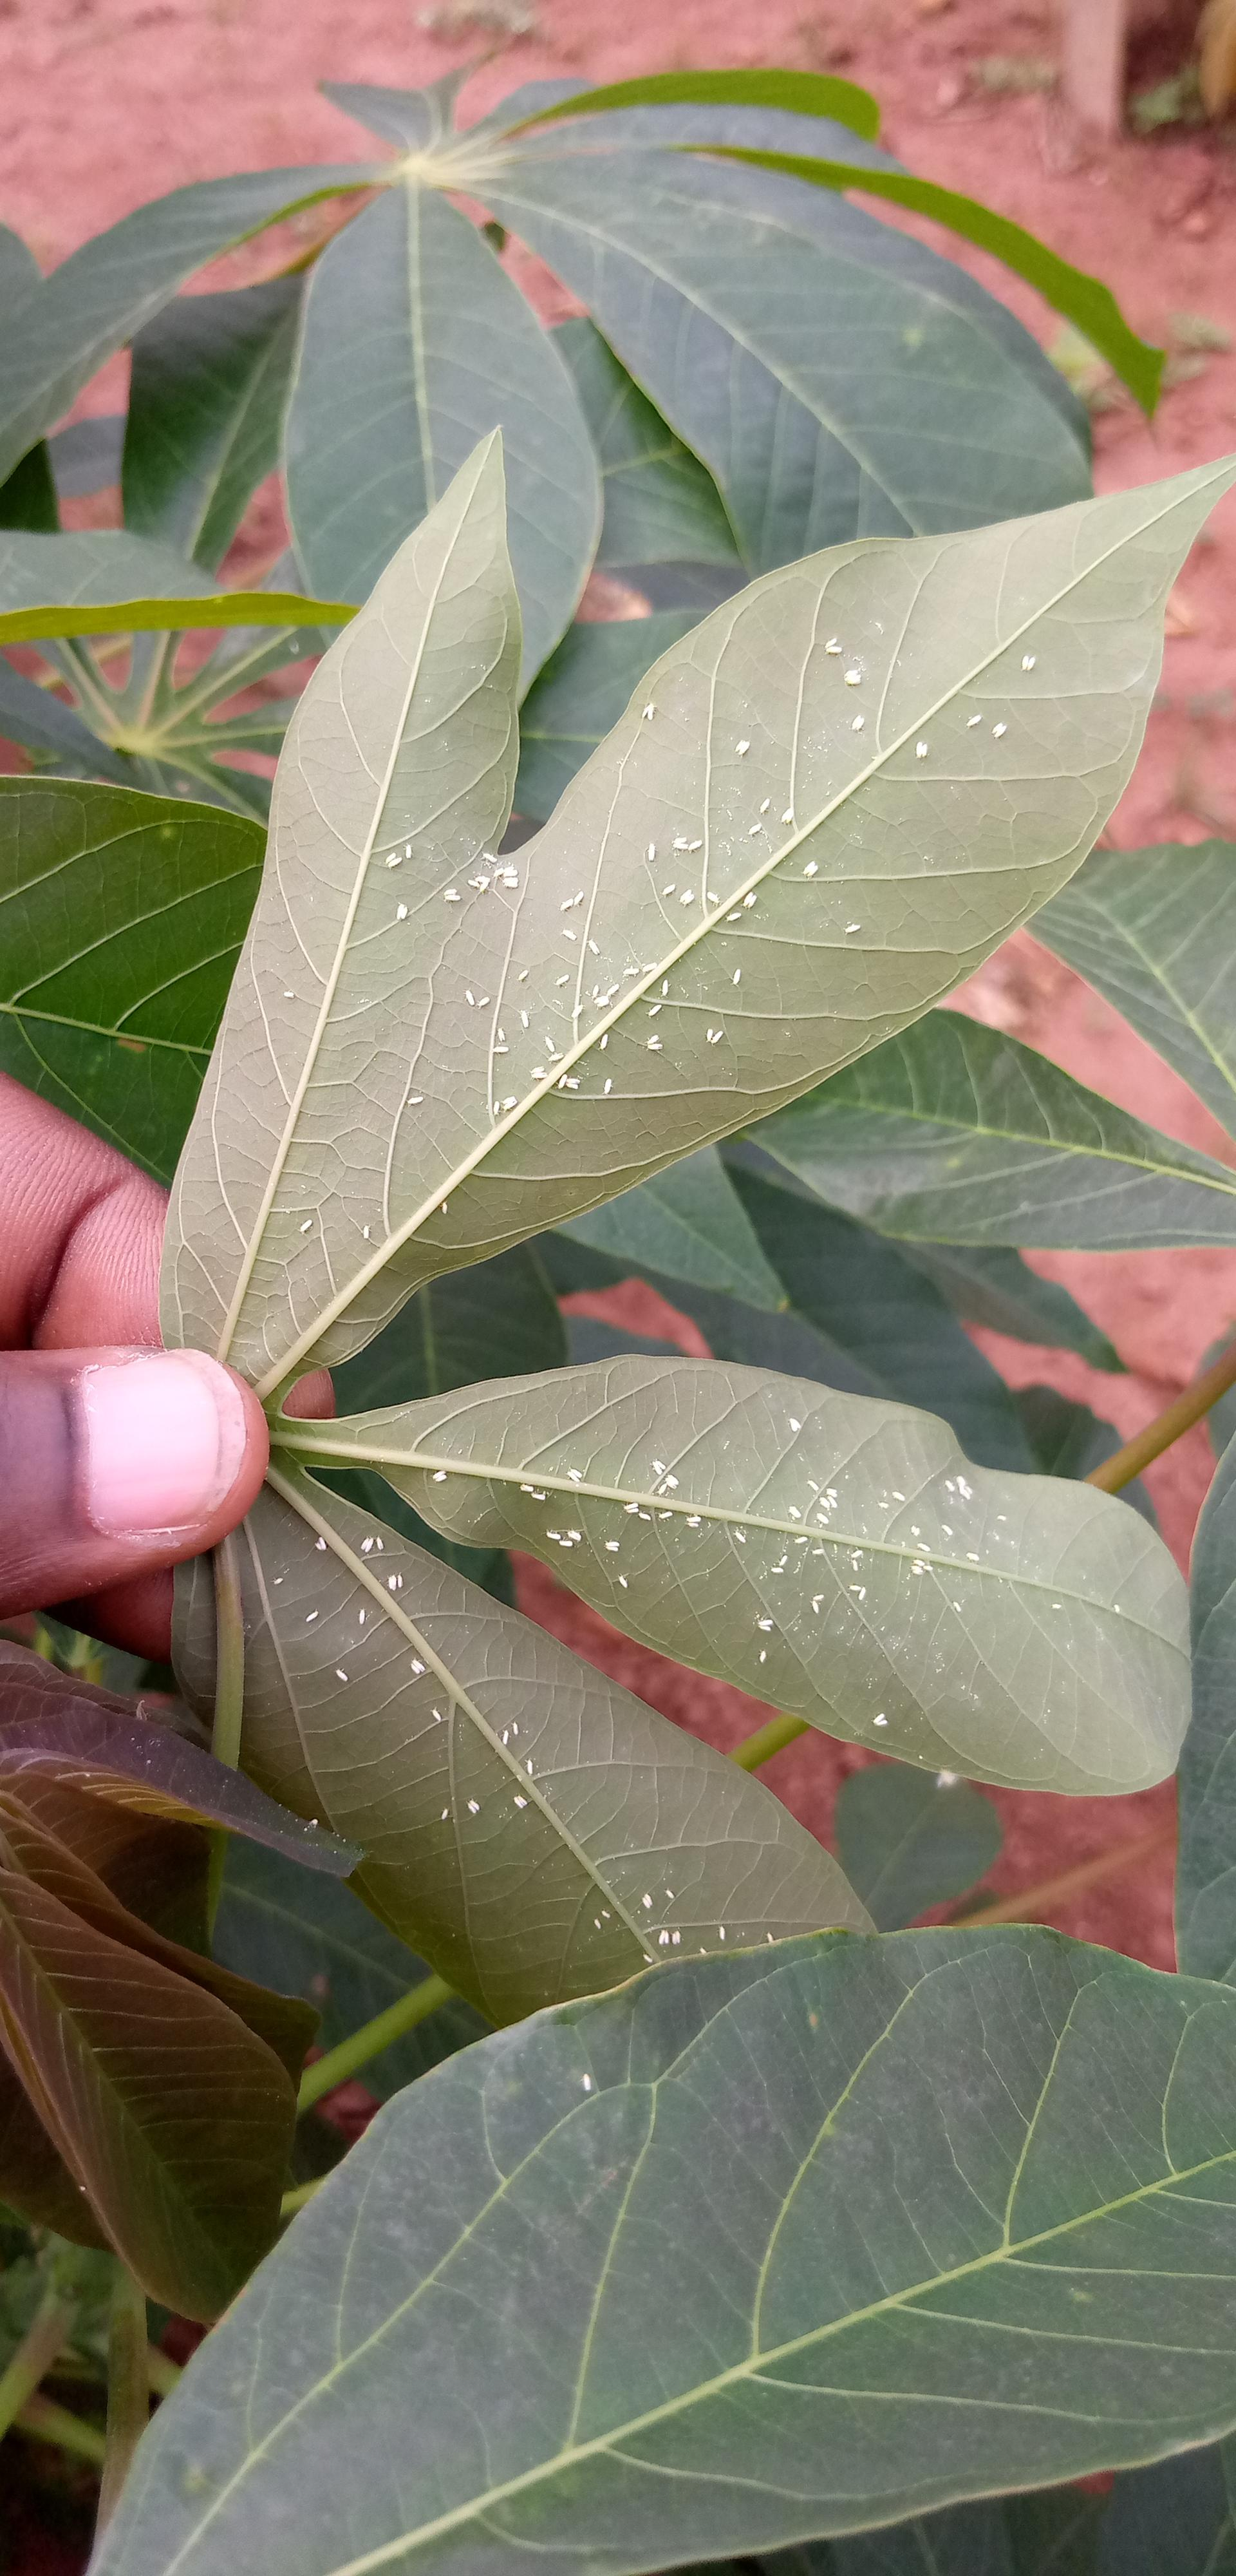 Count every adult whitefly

136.